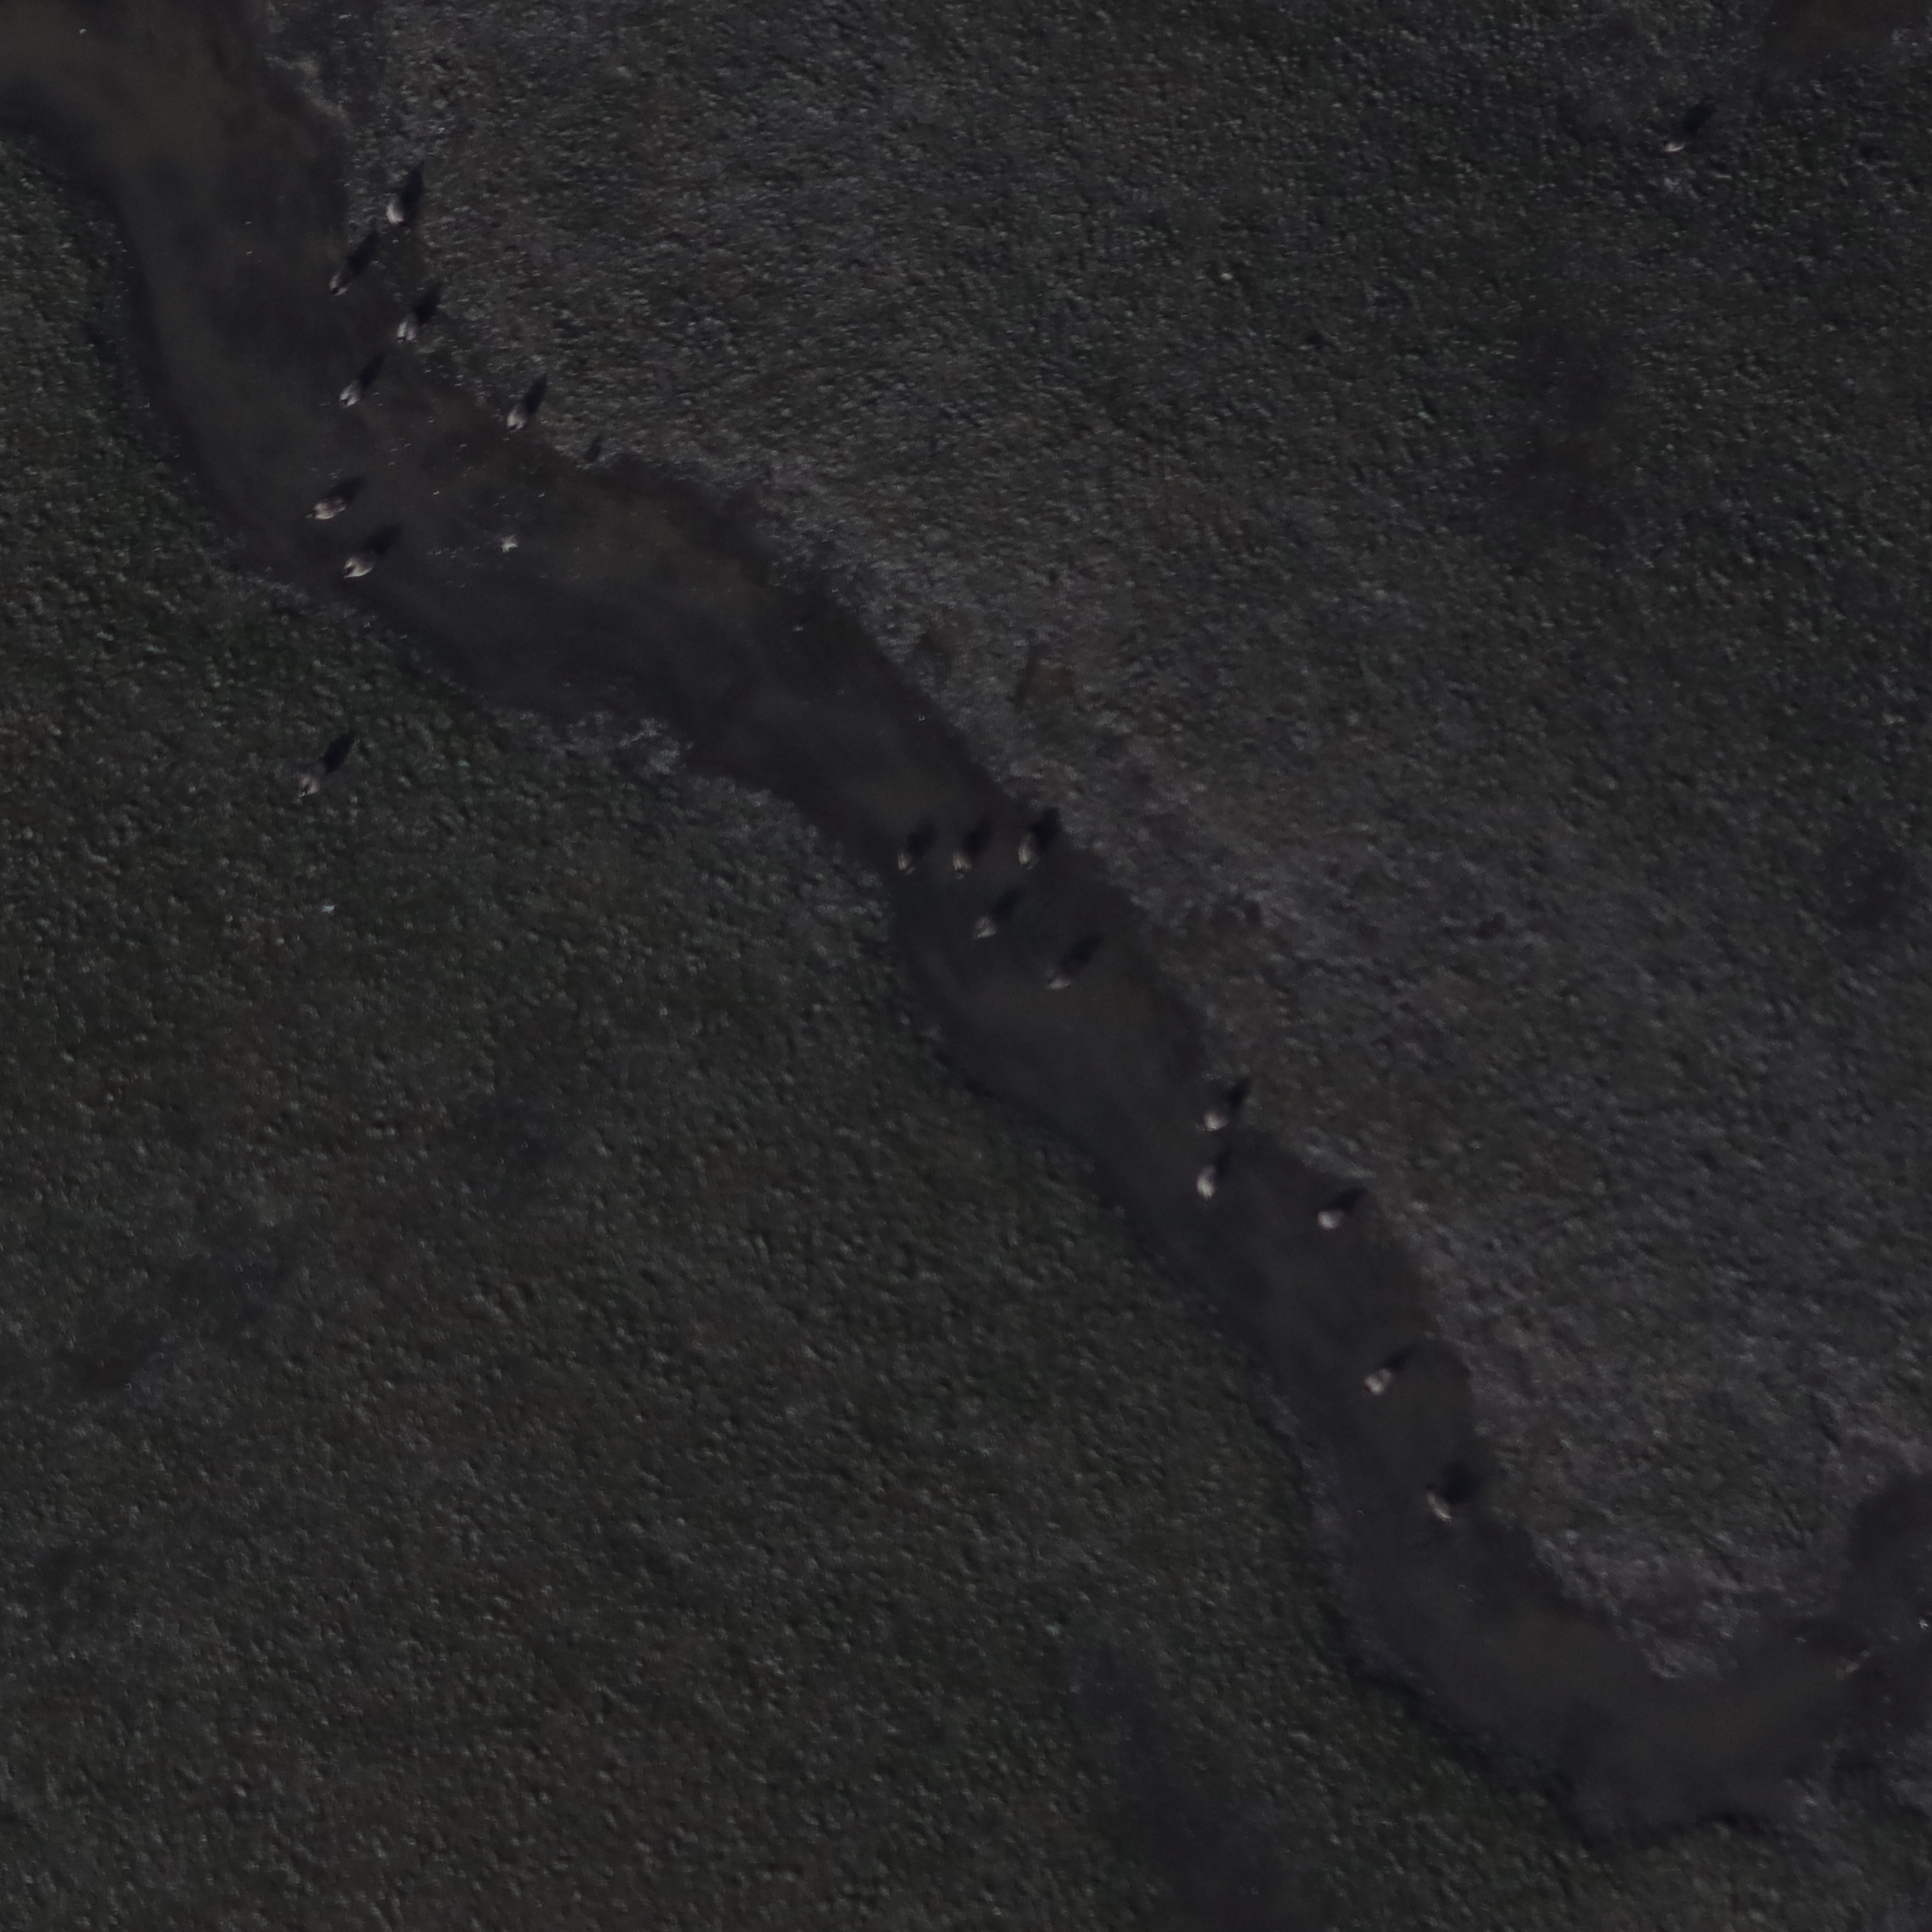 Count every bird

19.